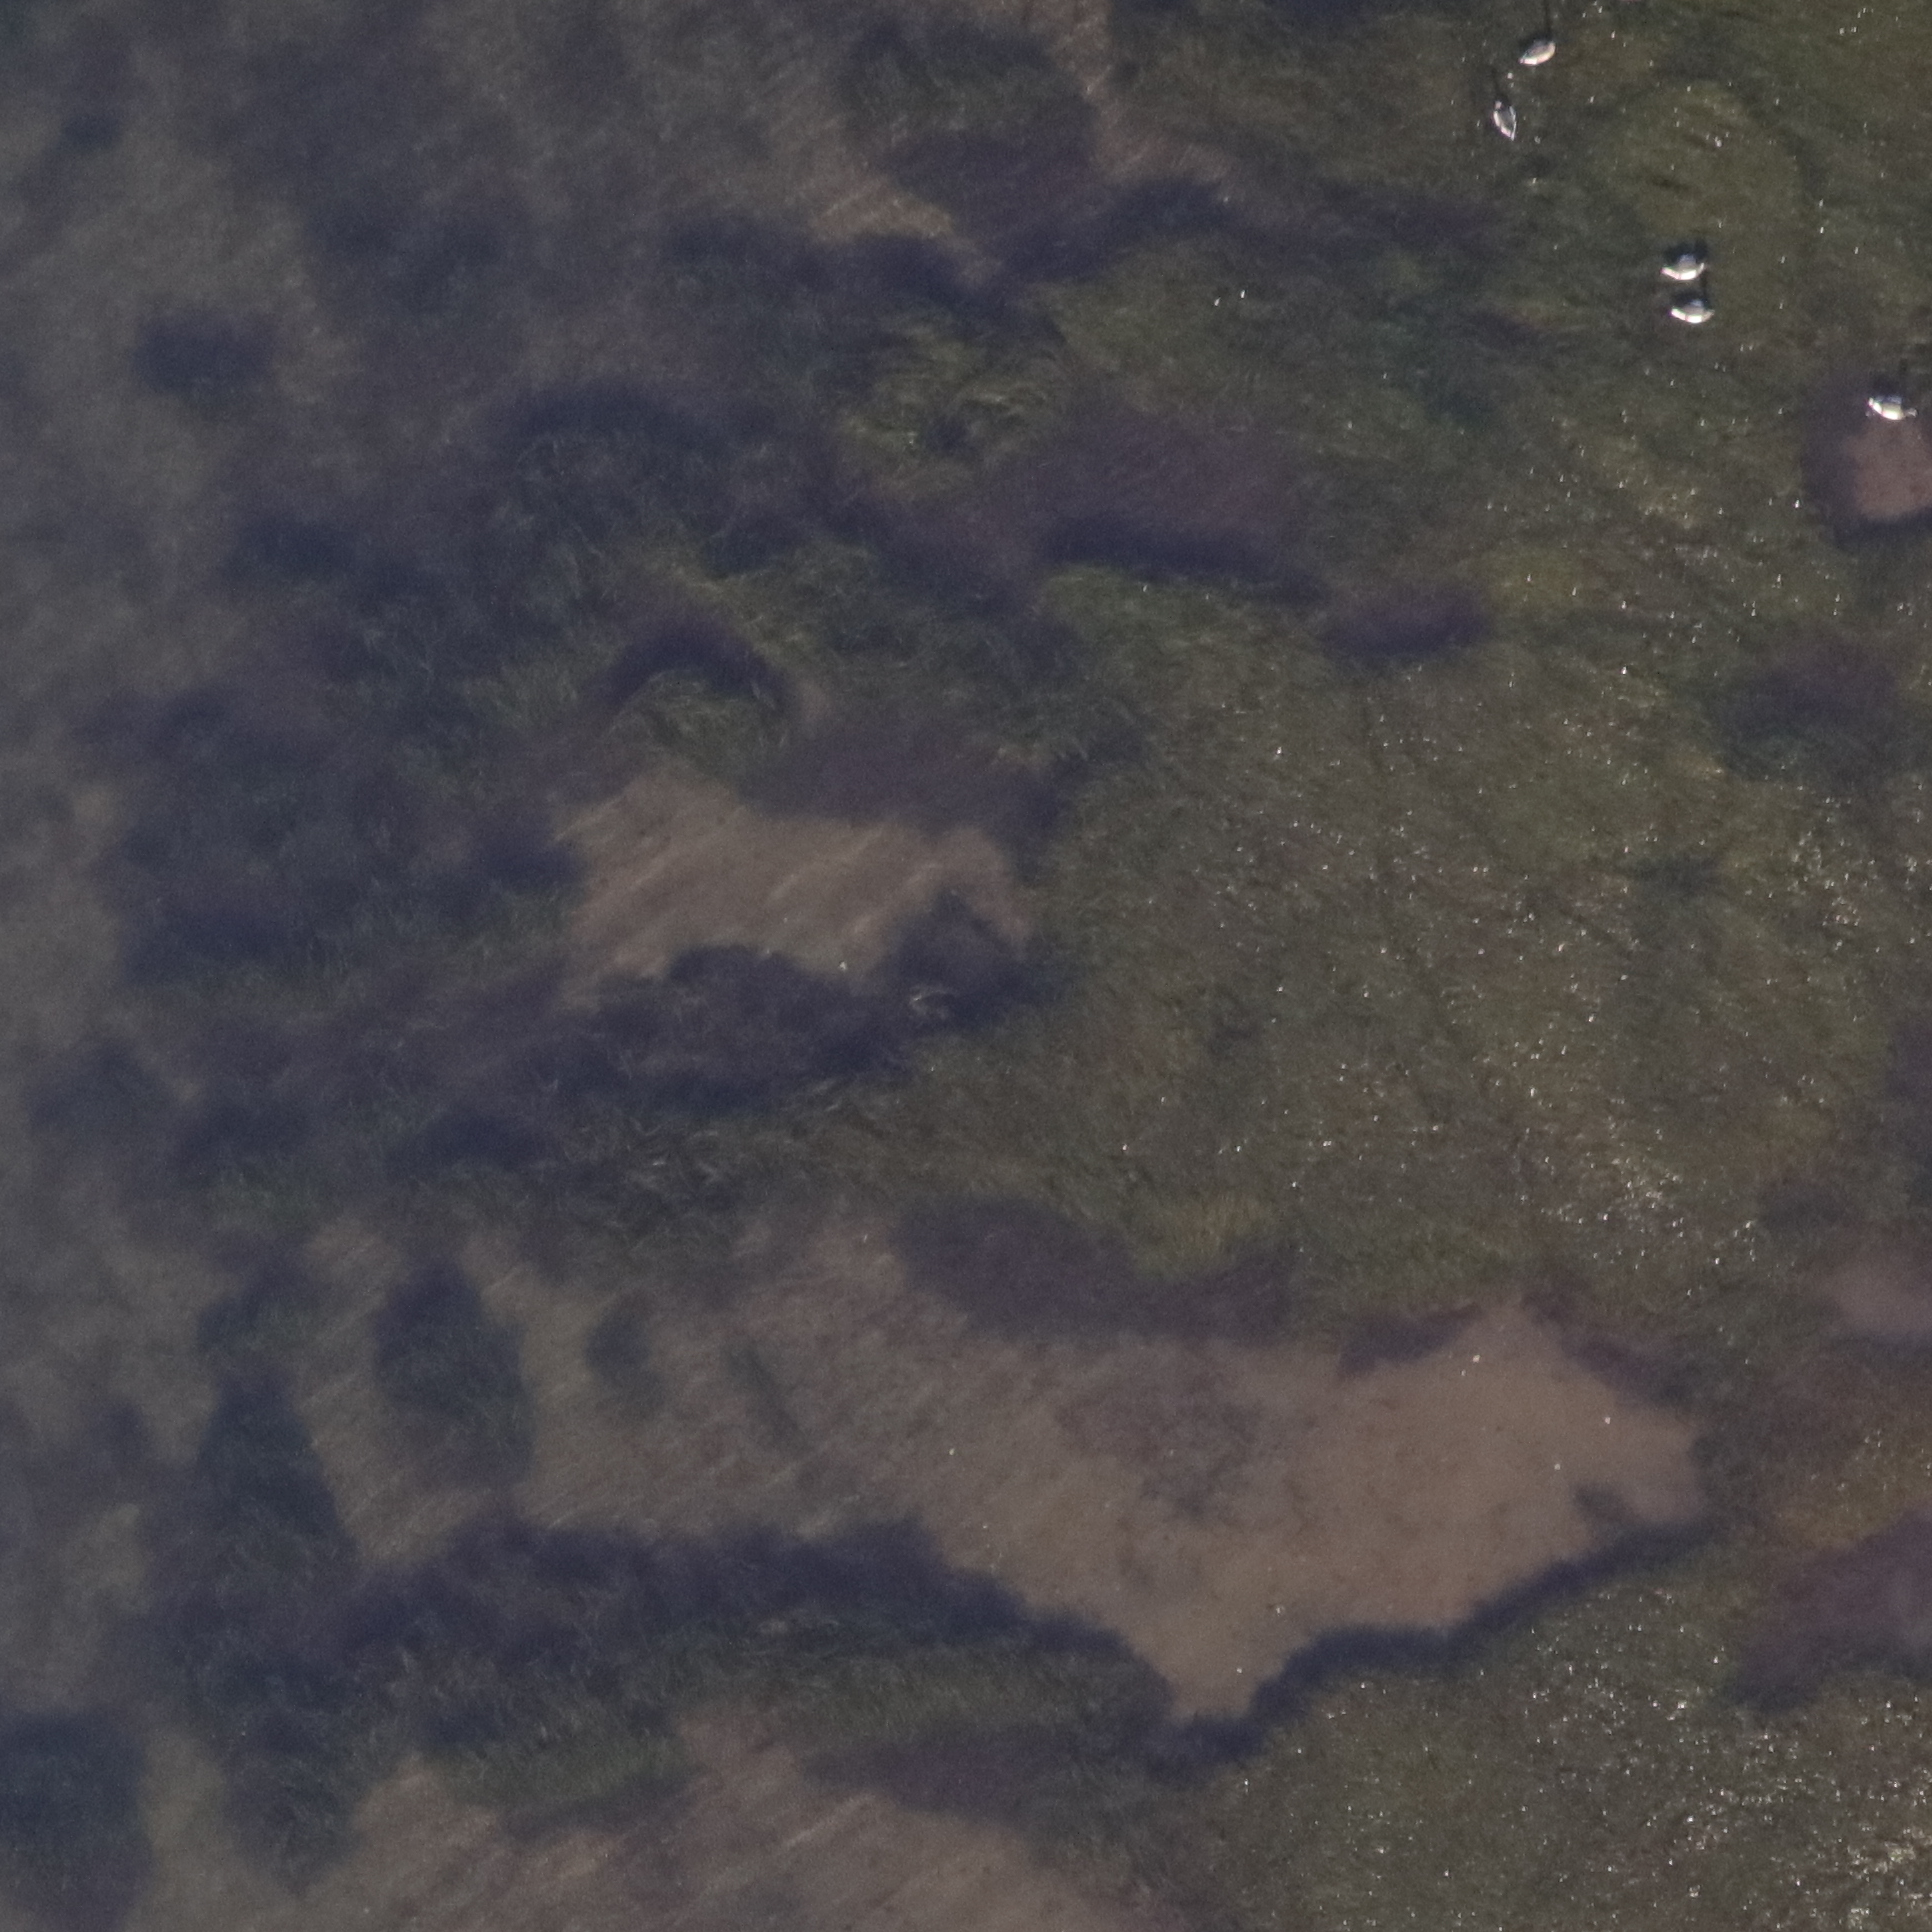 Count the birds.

5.